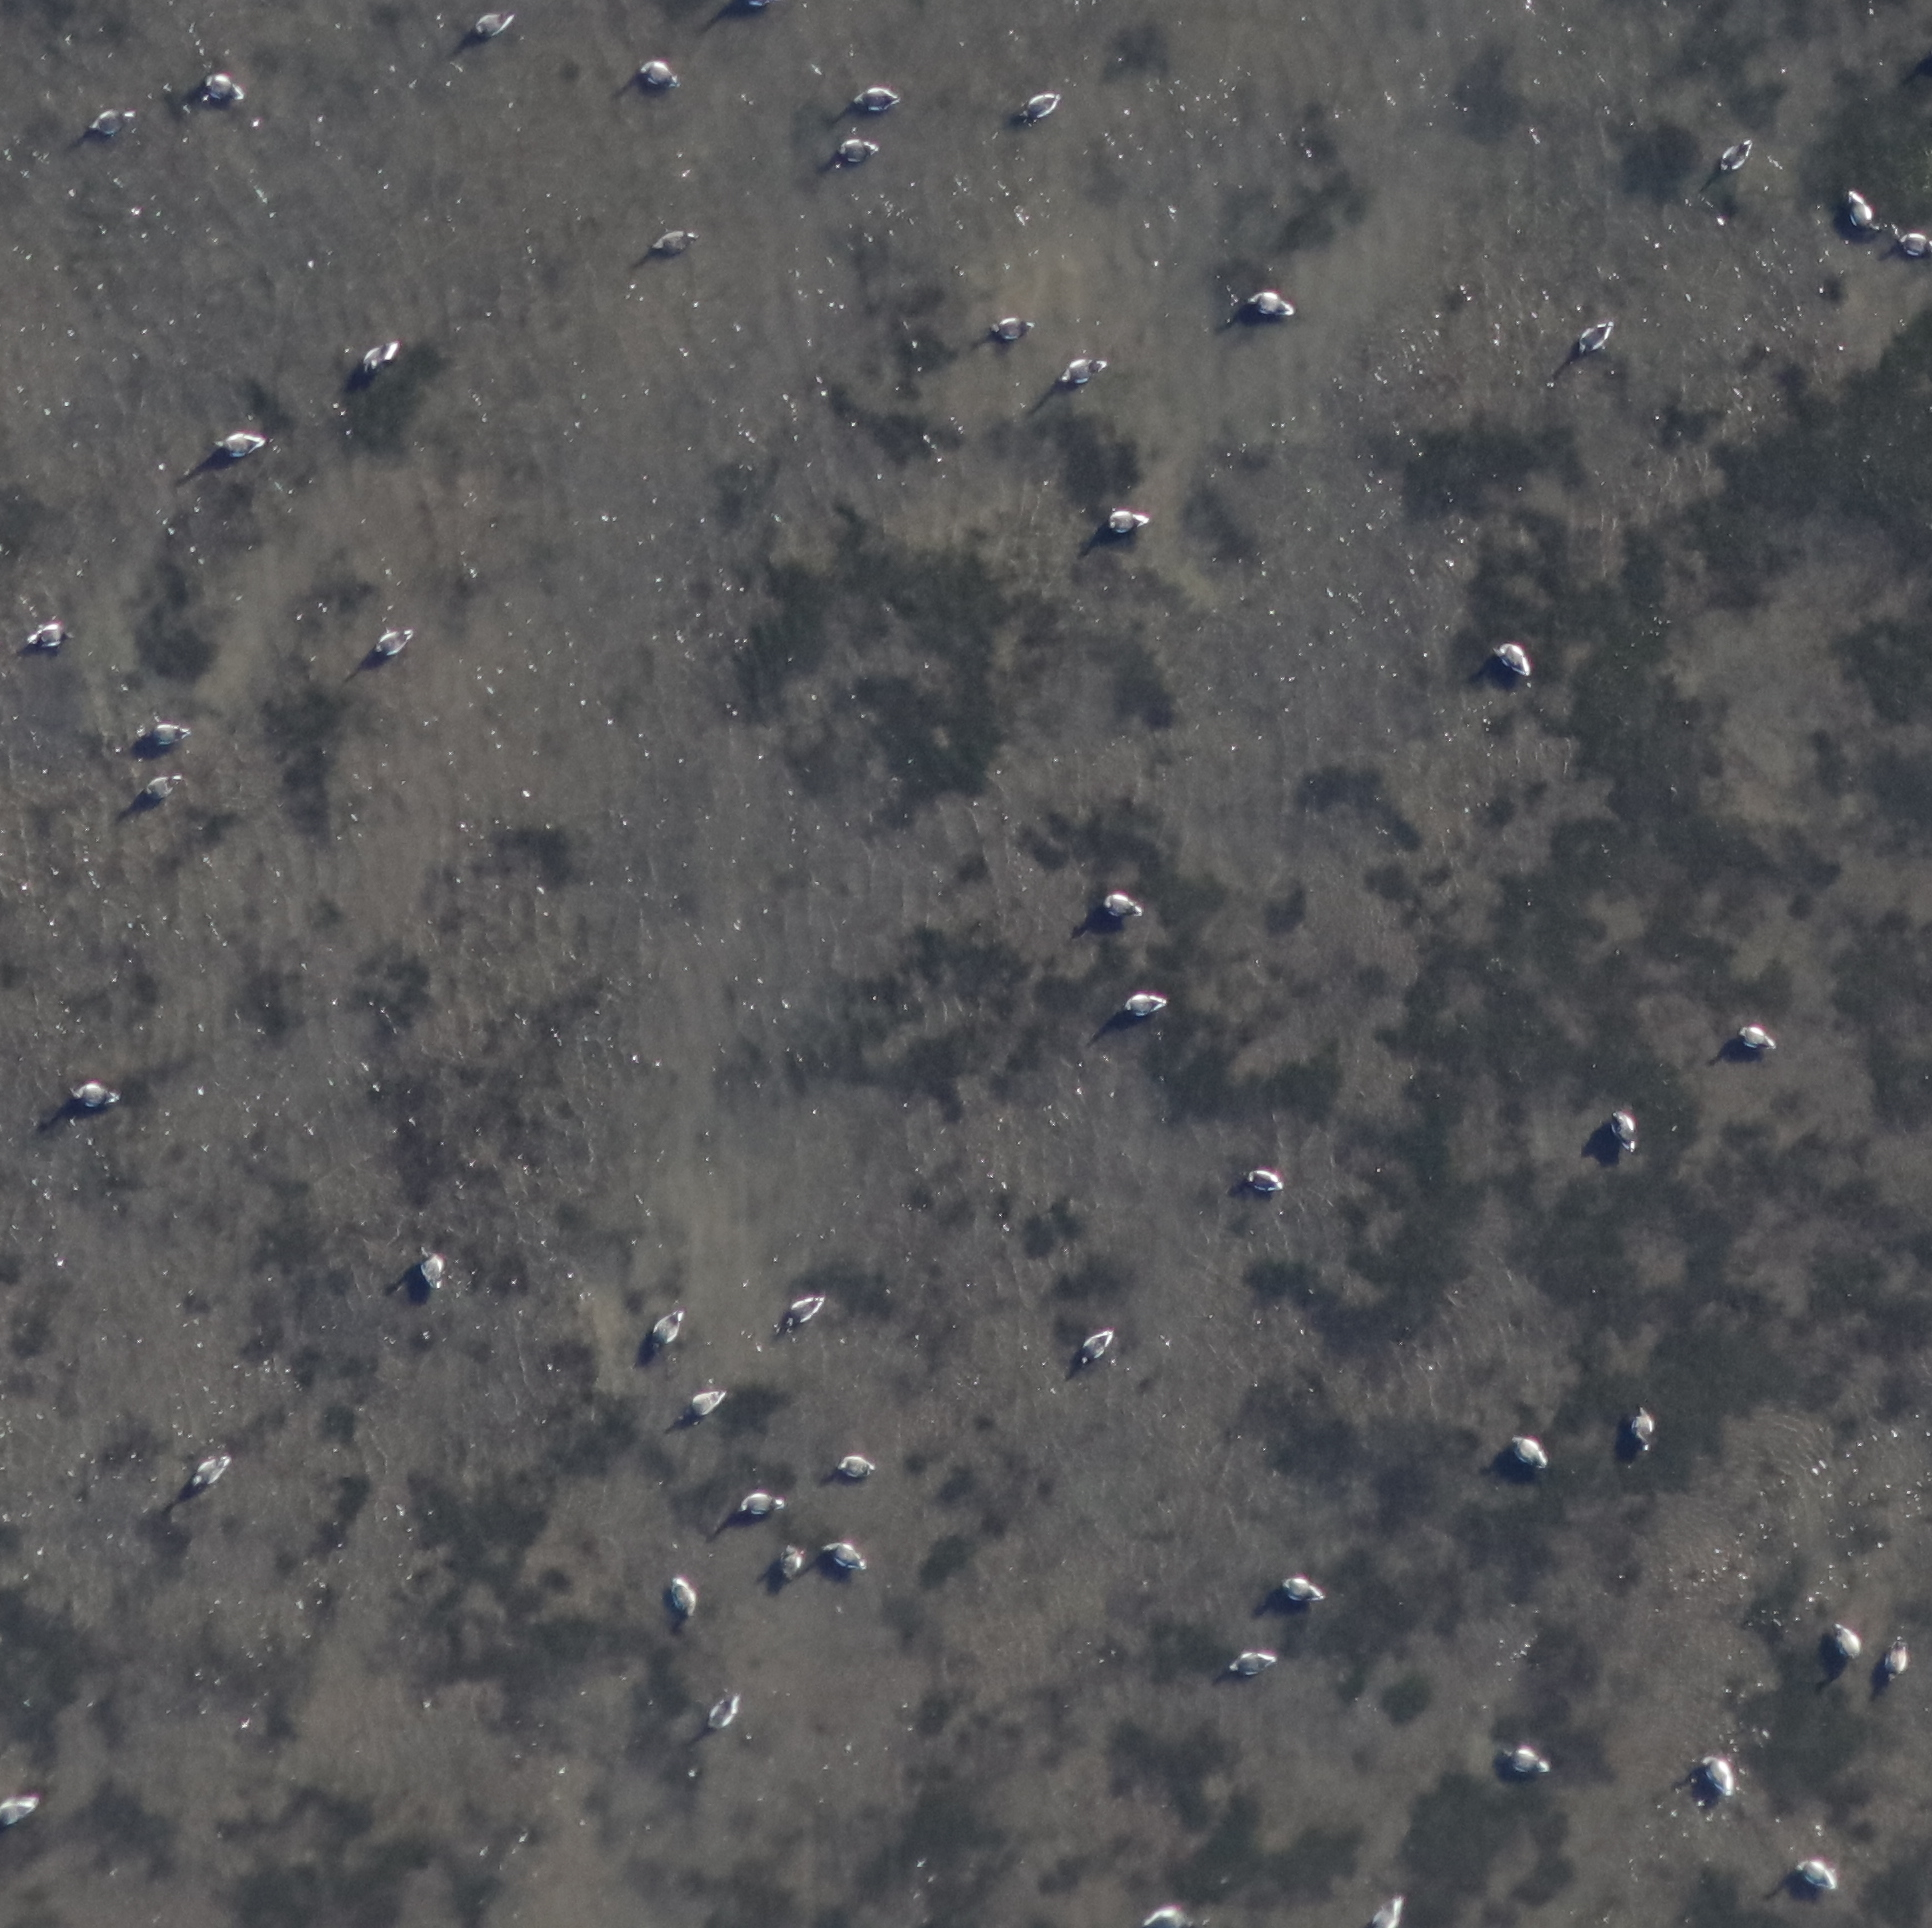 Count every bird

53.